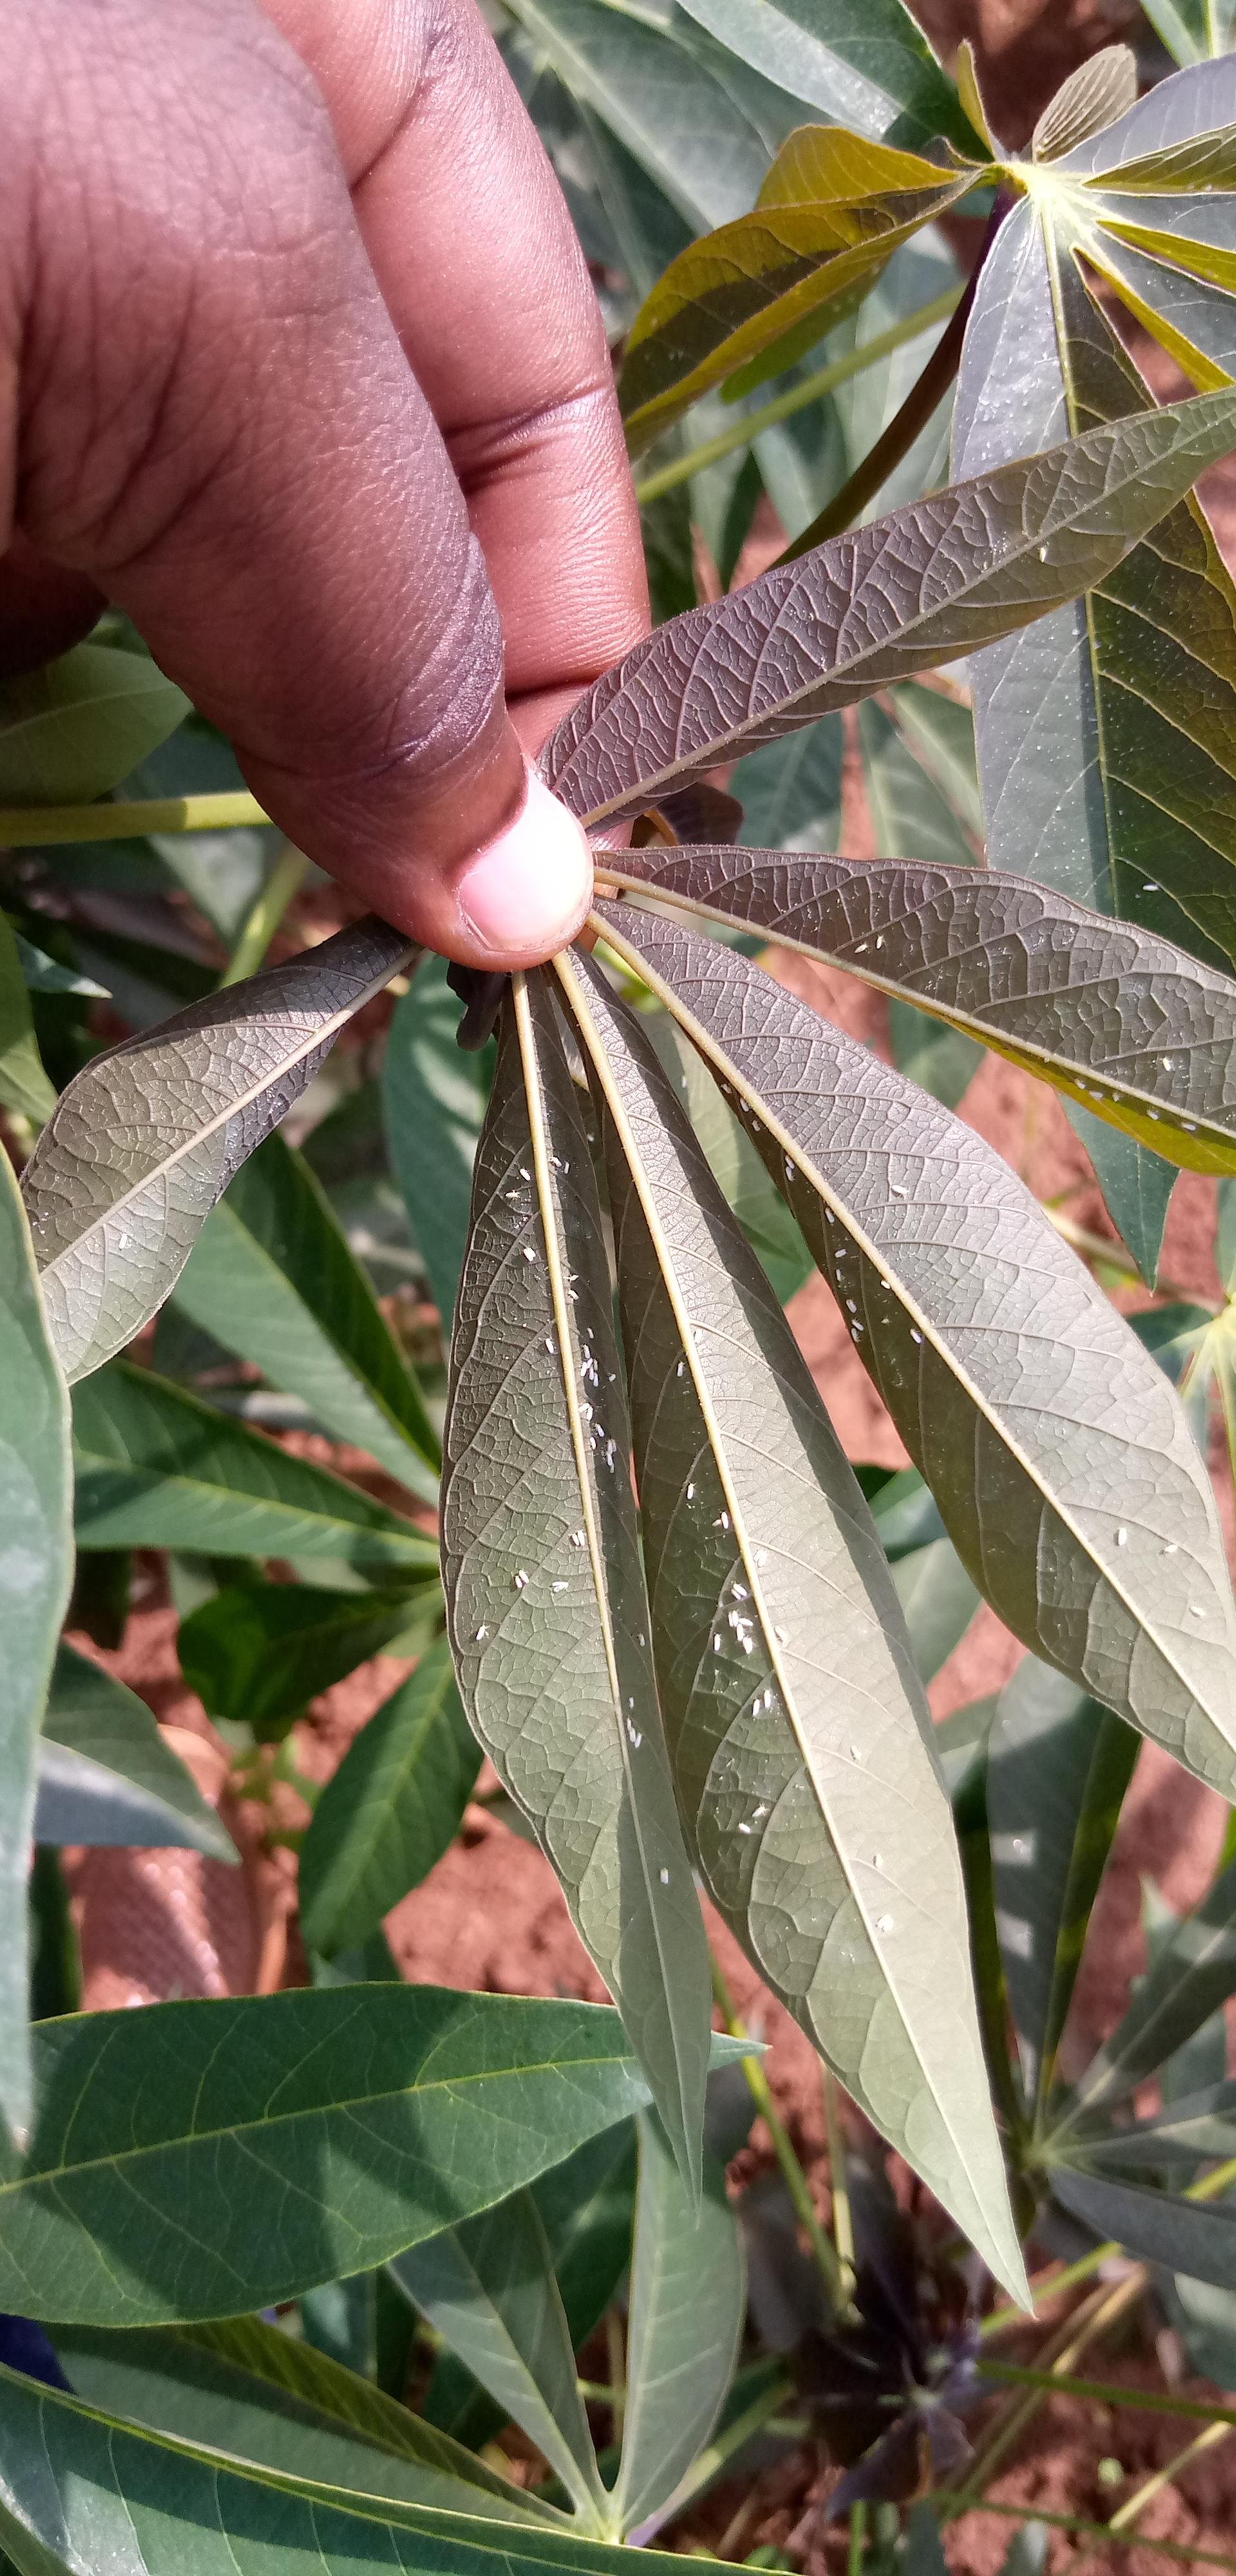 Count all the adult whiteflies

88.